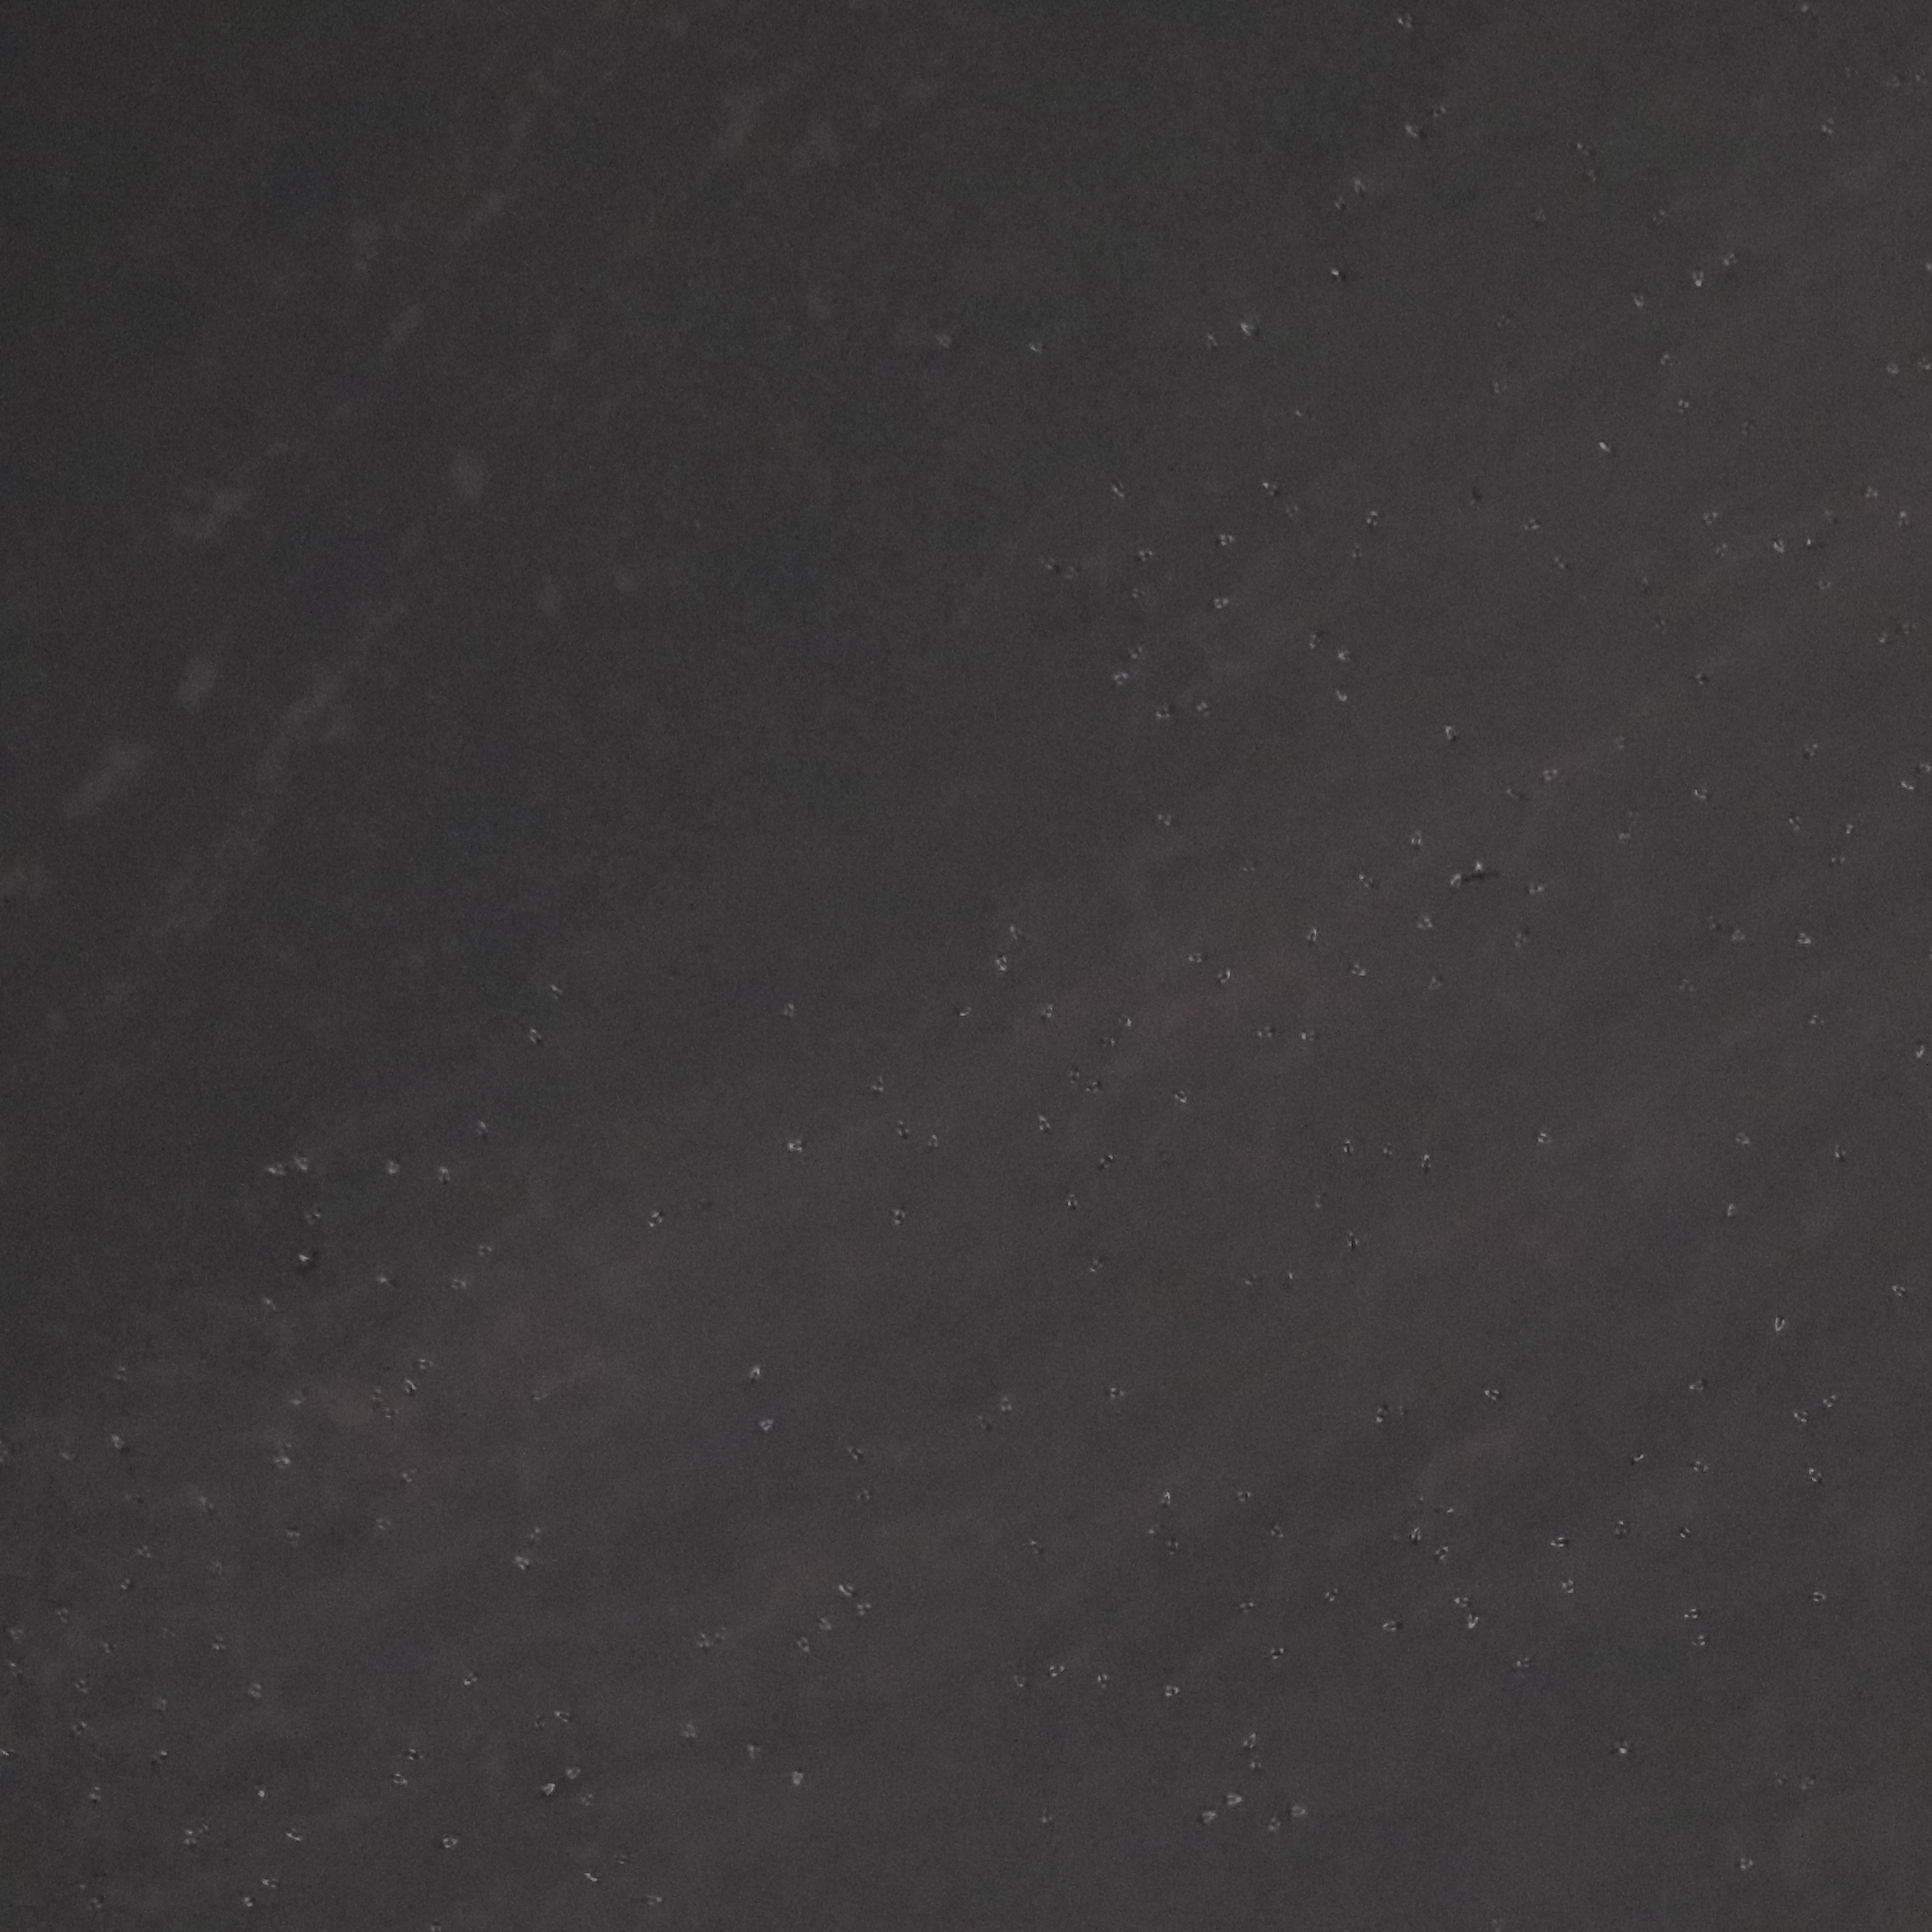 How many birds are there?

261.